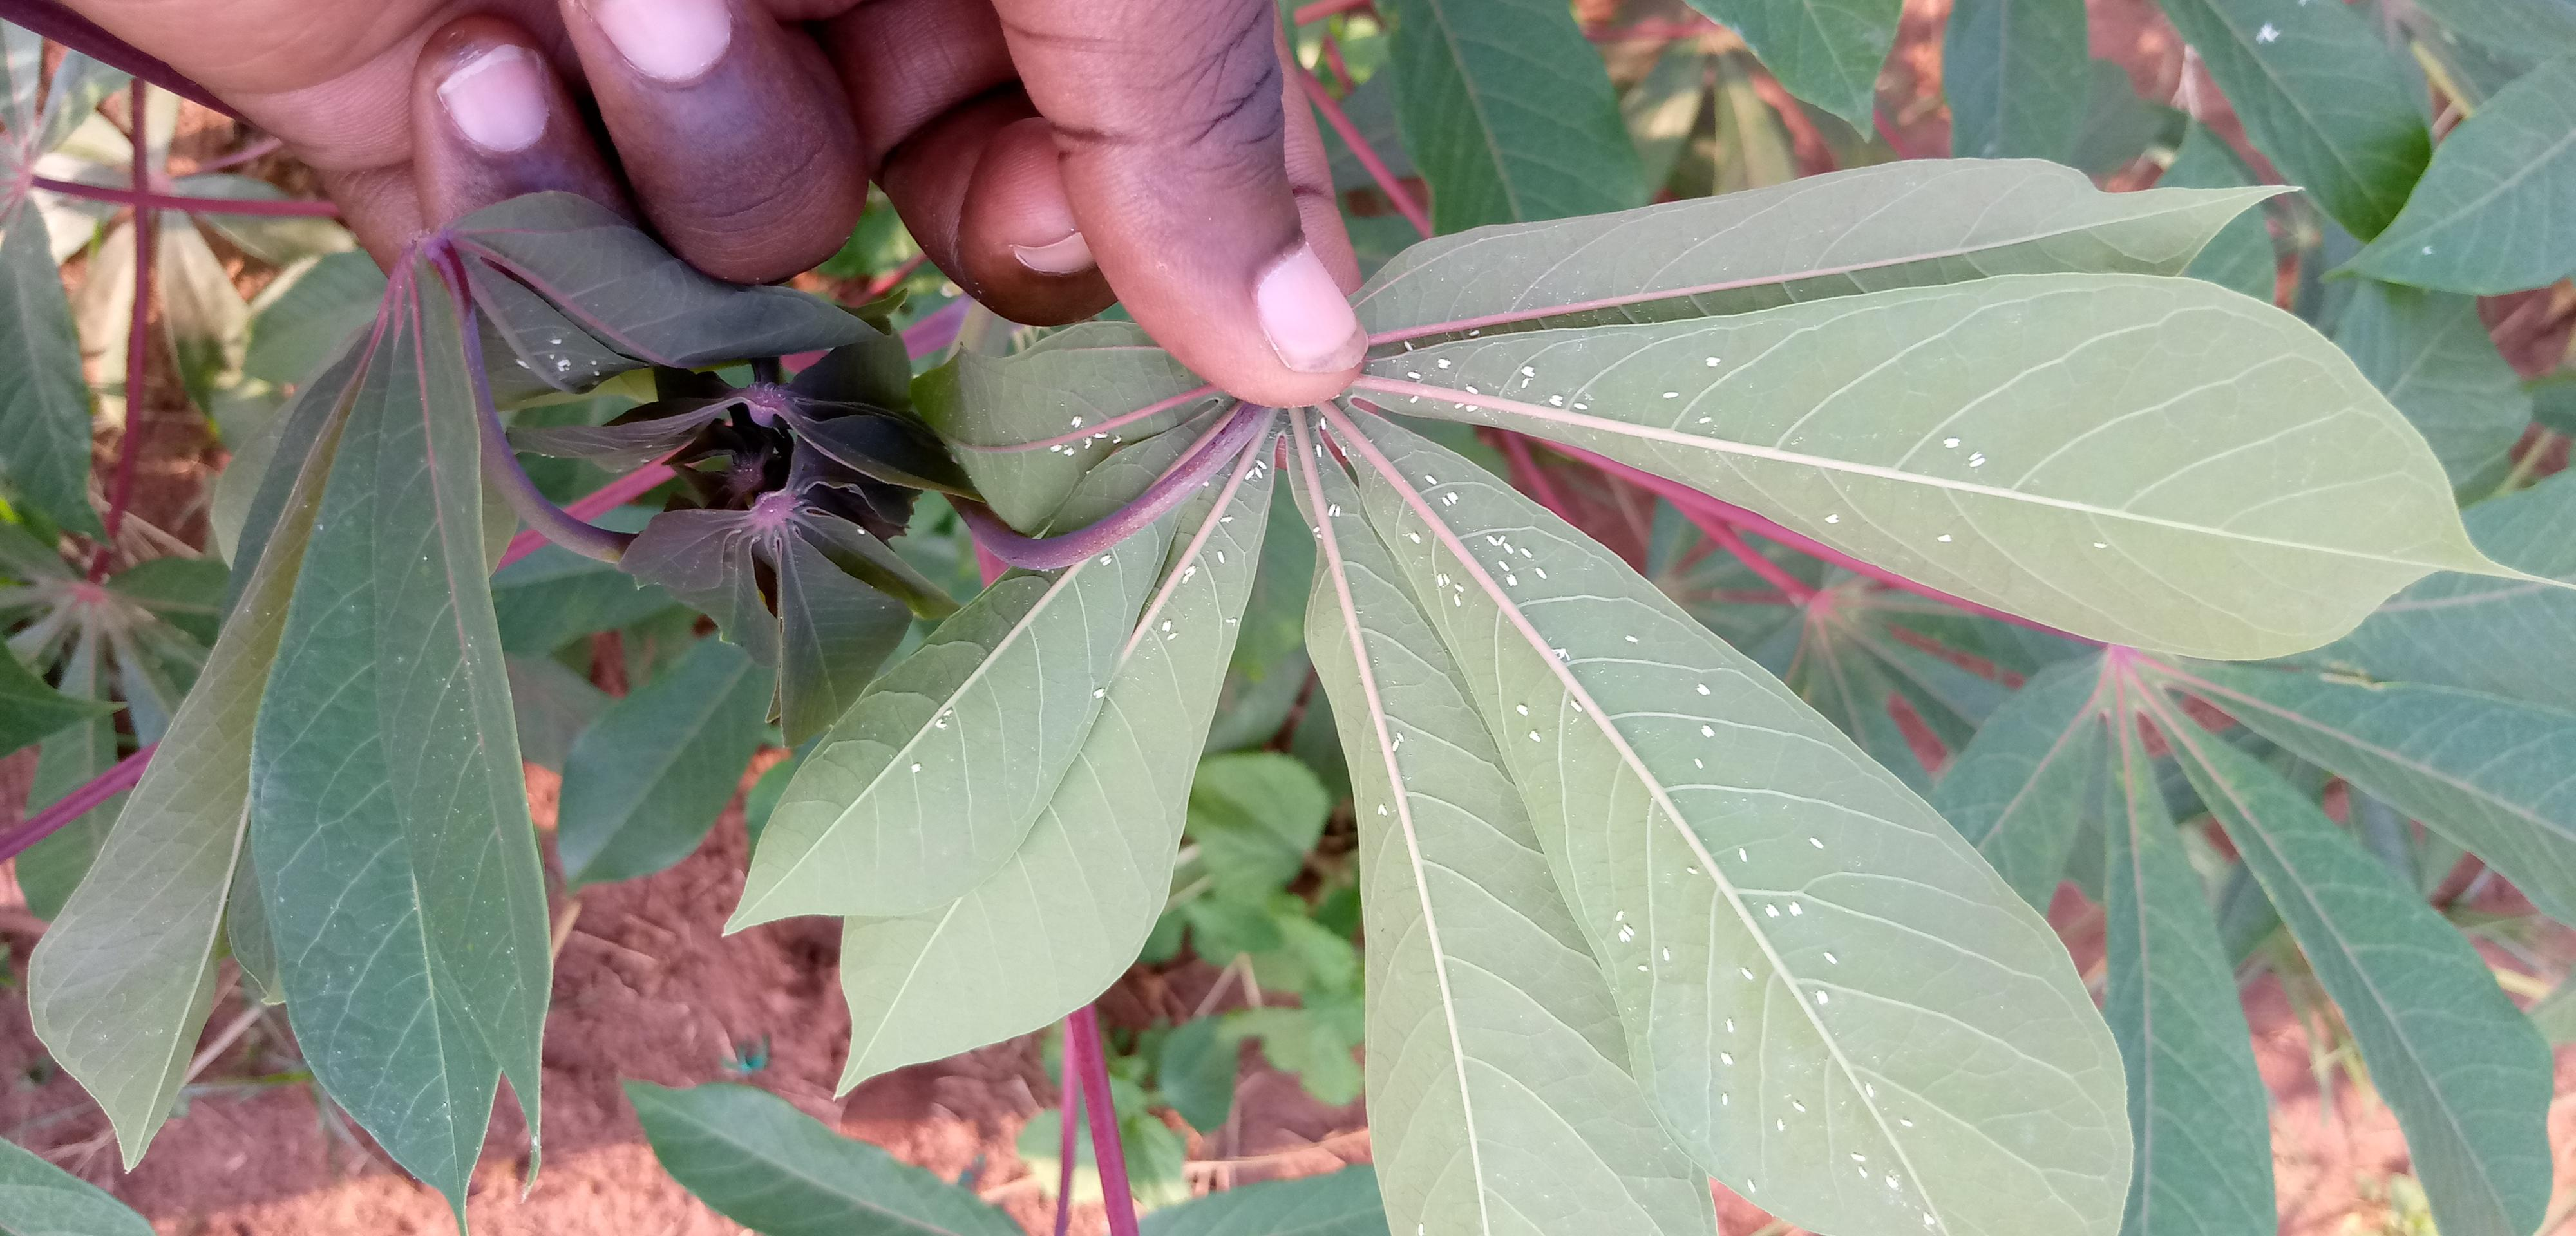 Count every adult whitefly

129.